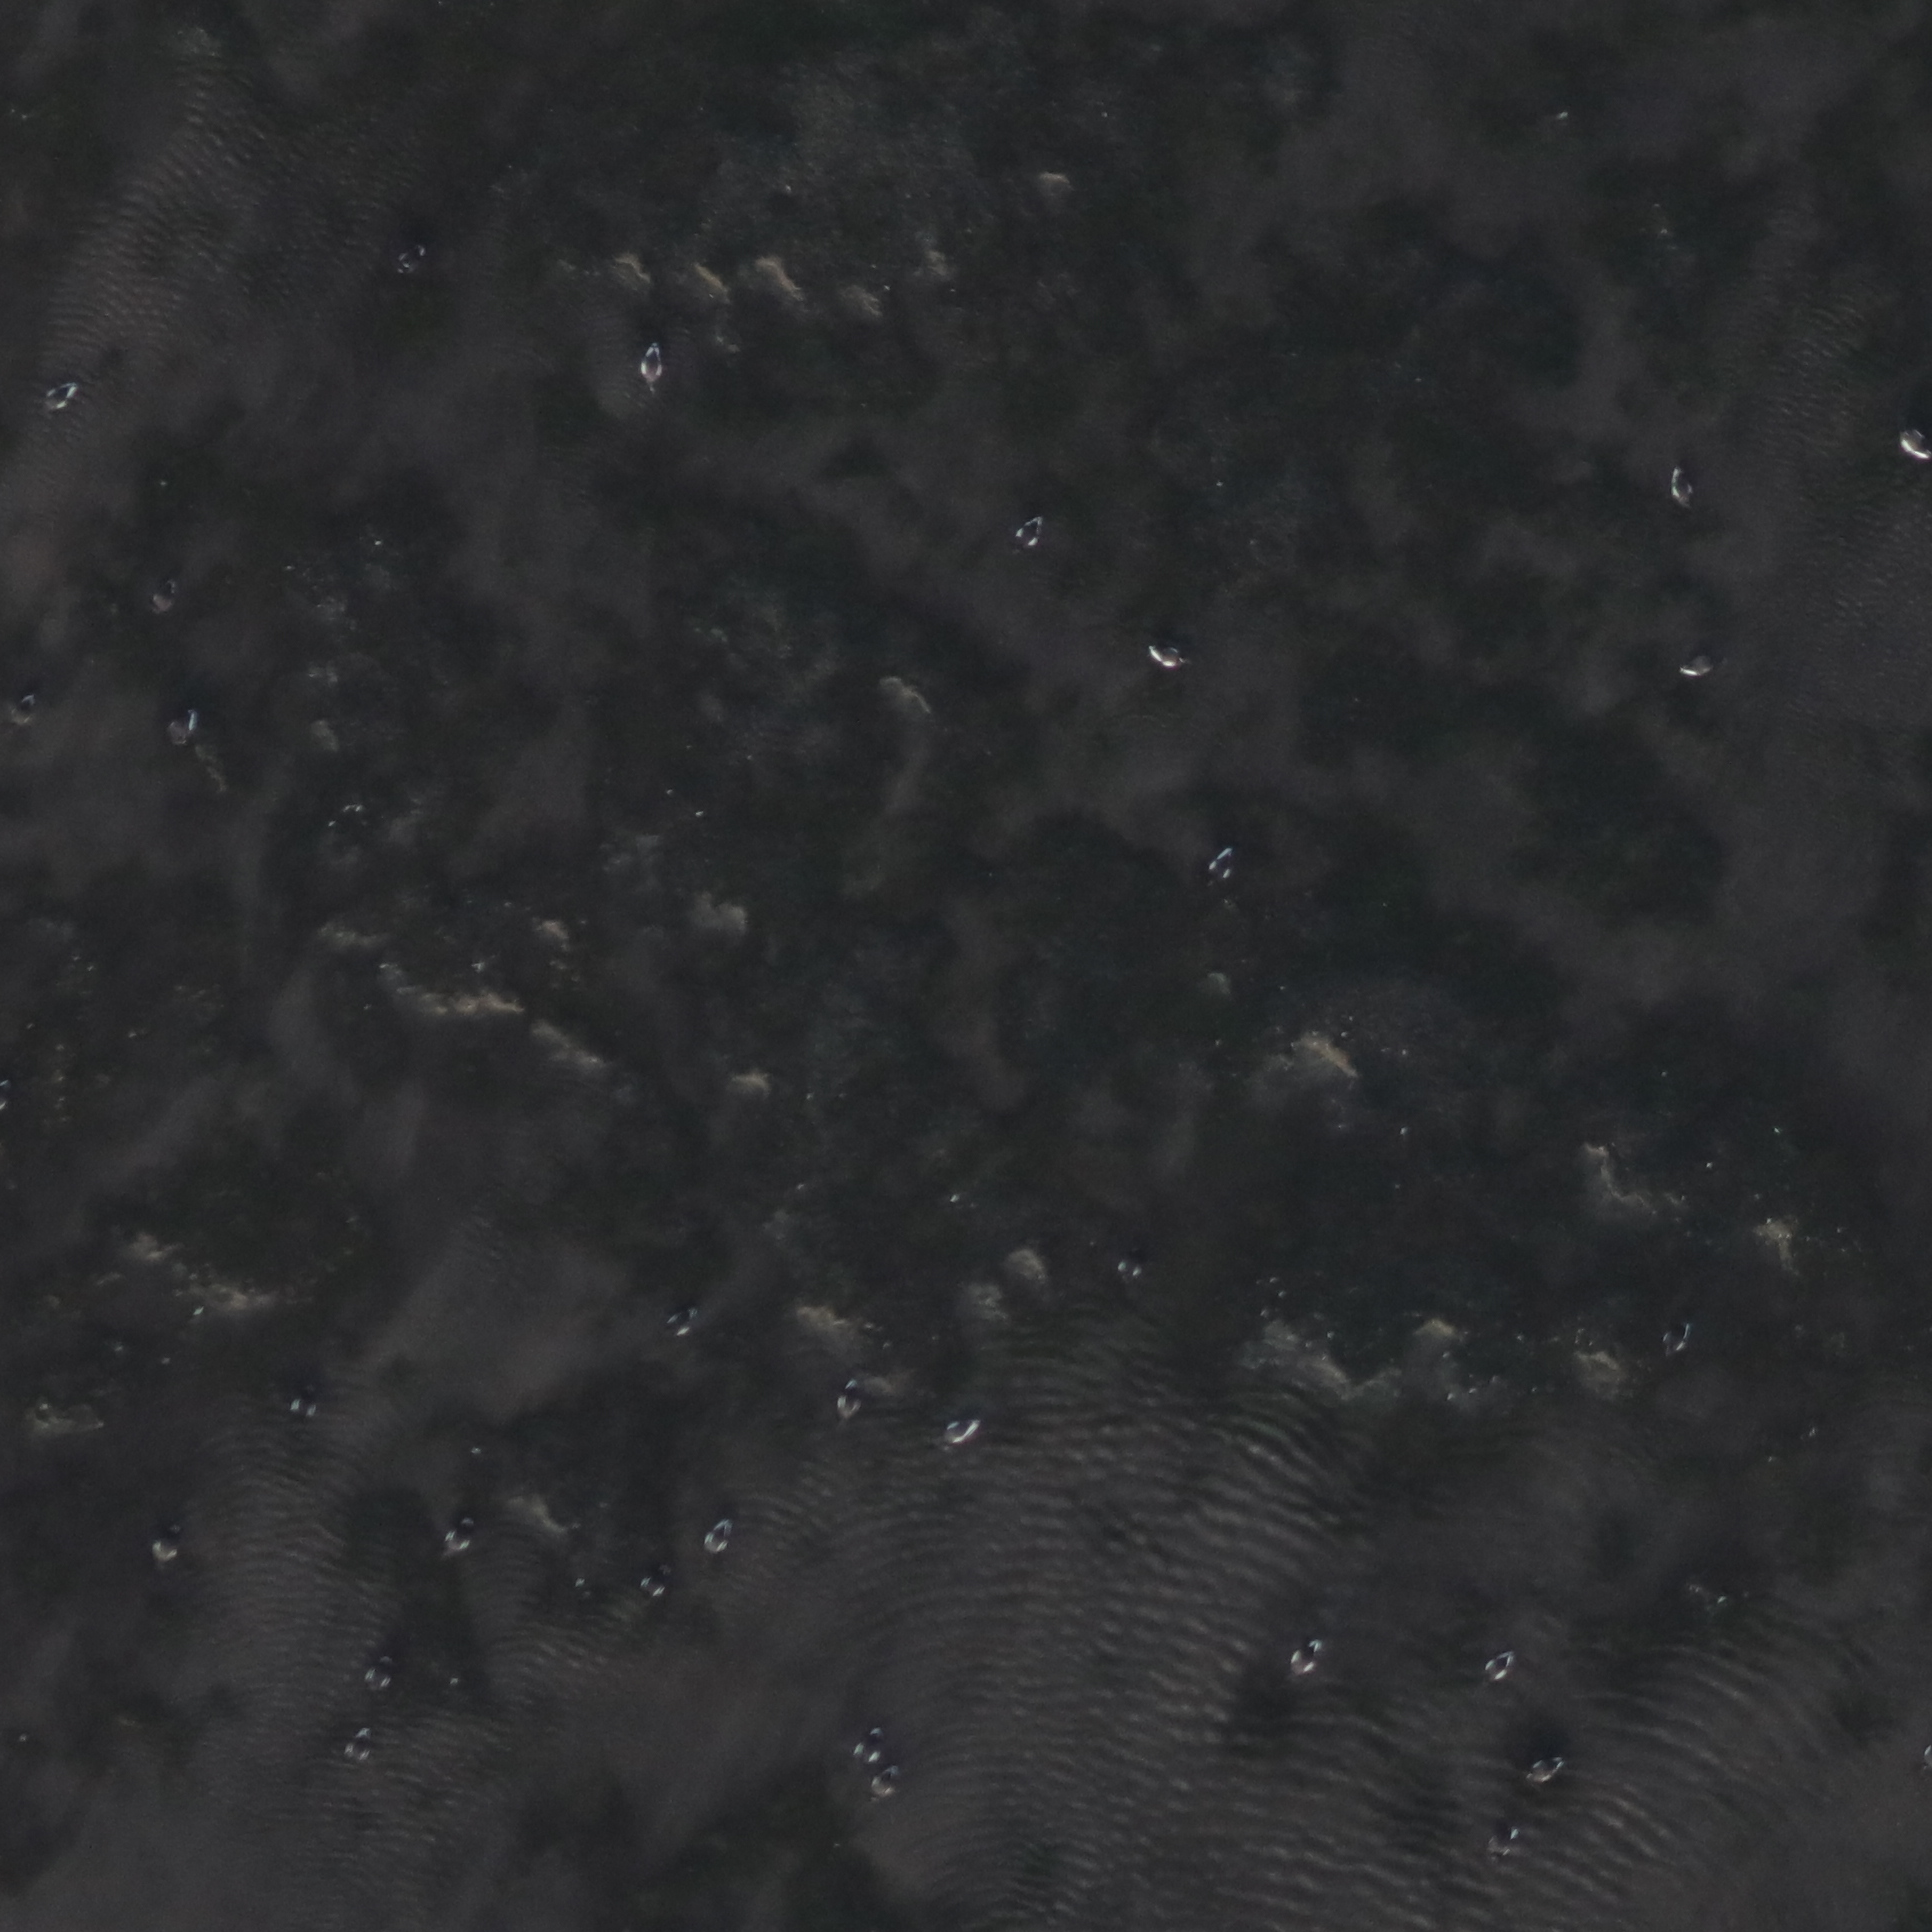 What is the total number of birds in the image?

30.